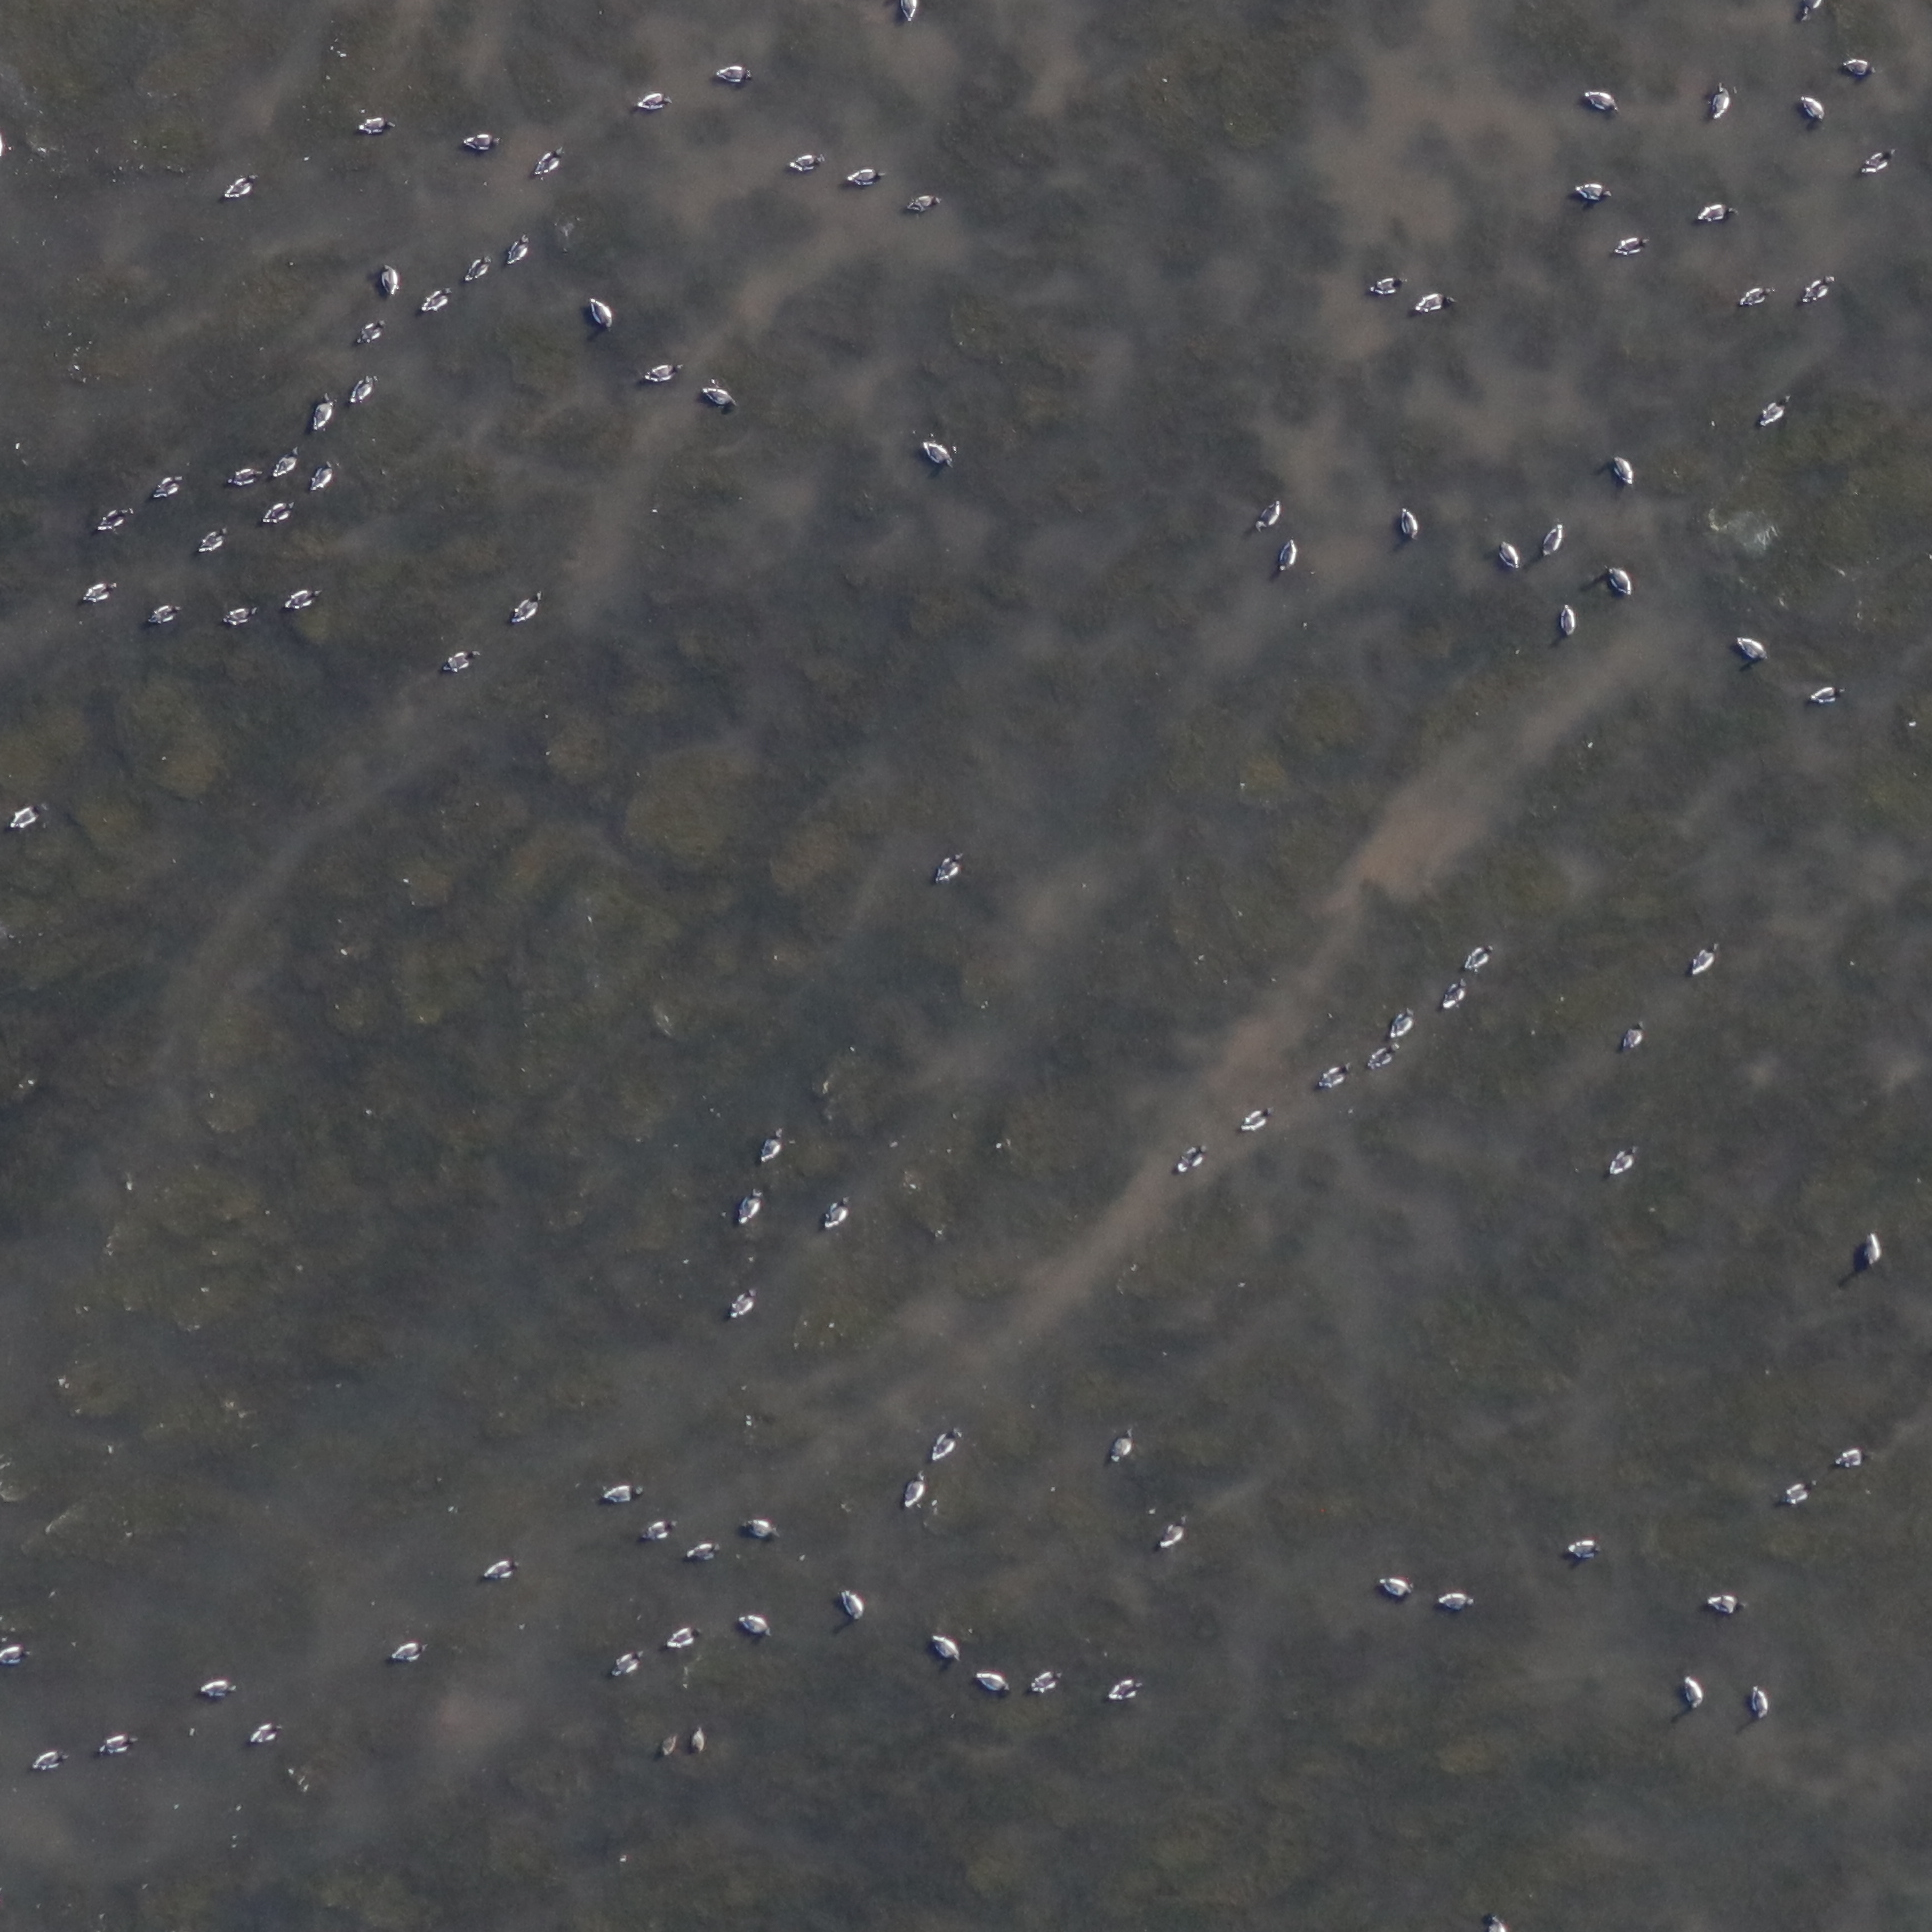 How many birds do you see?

107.